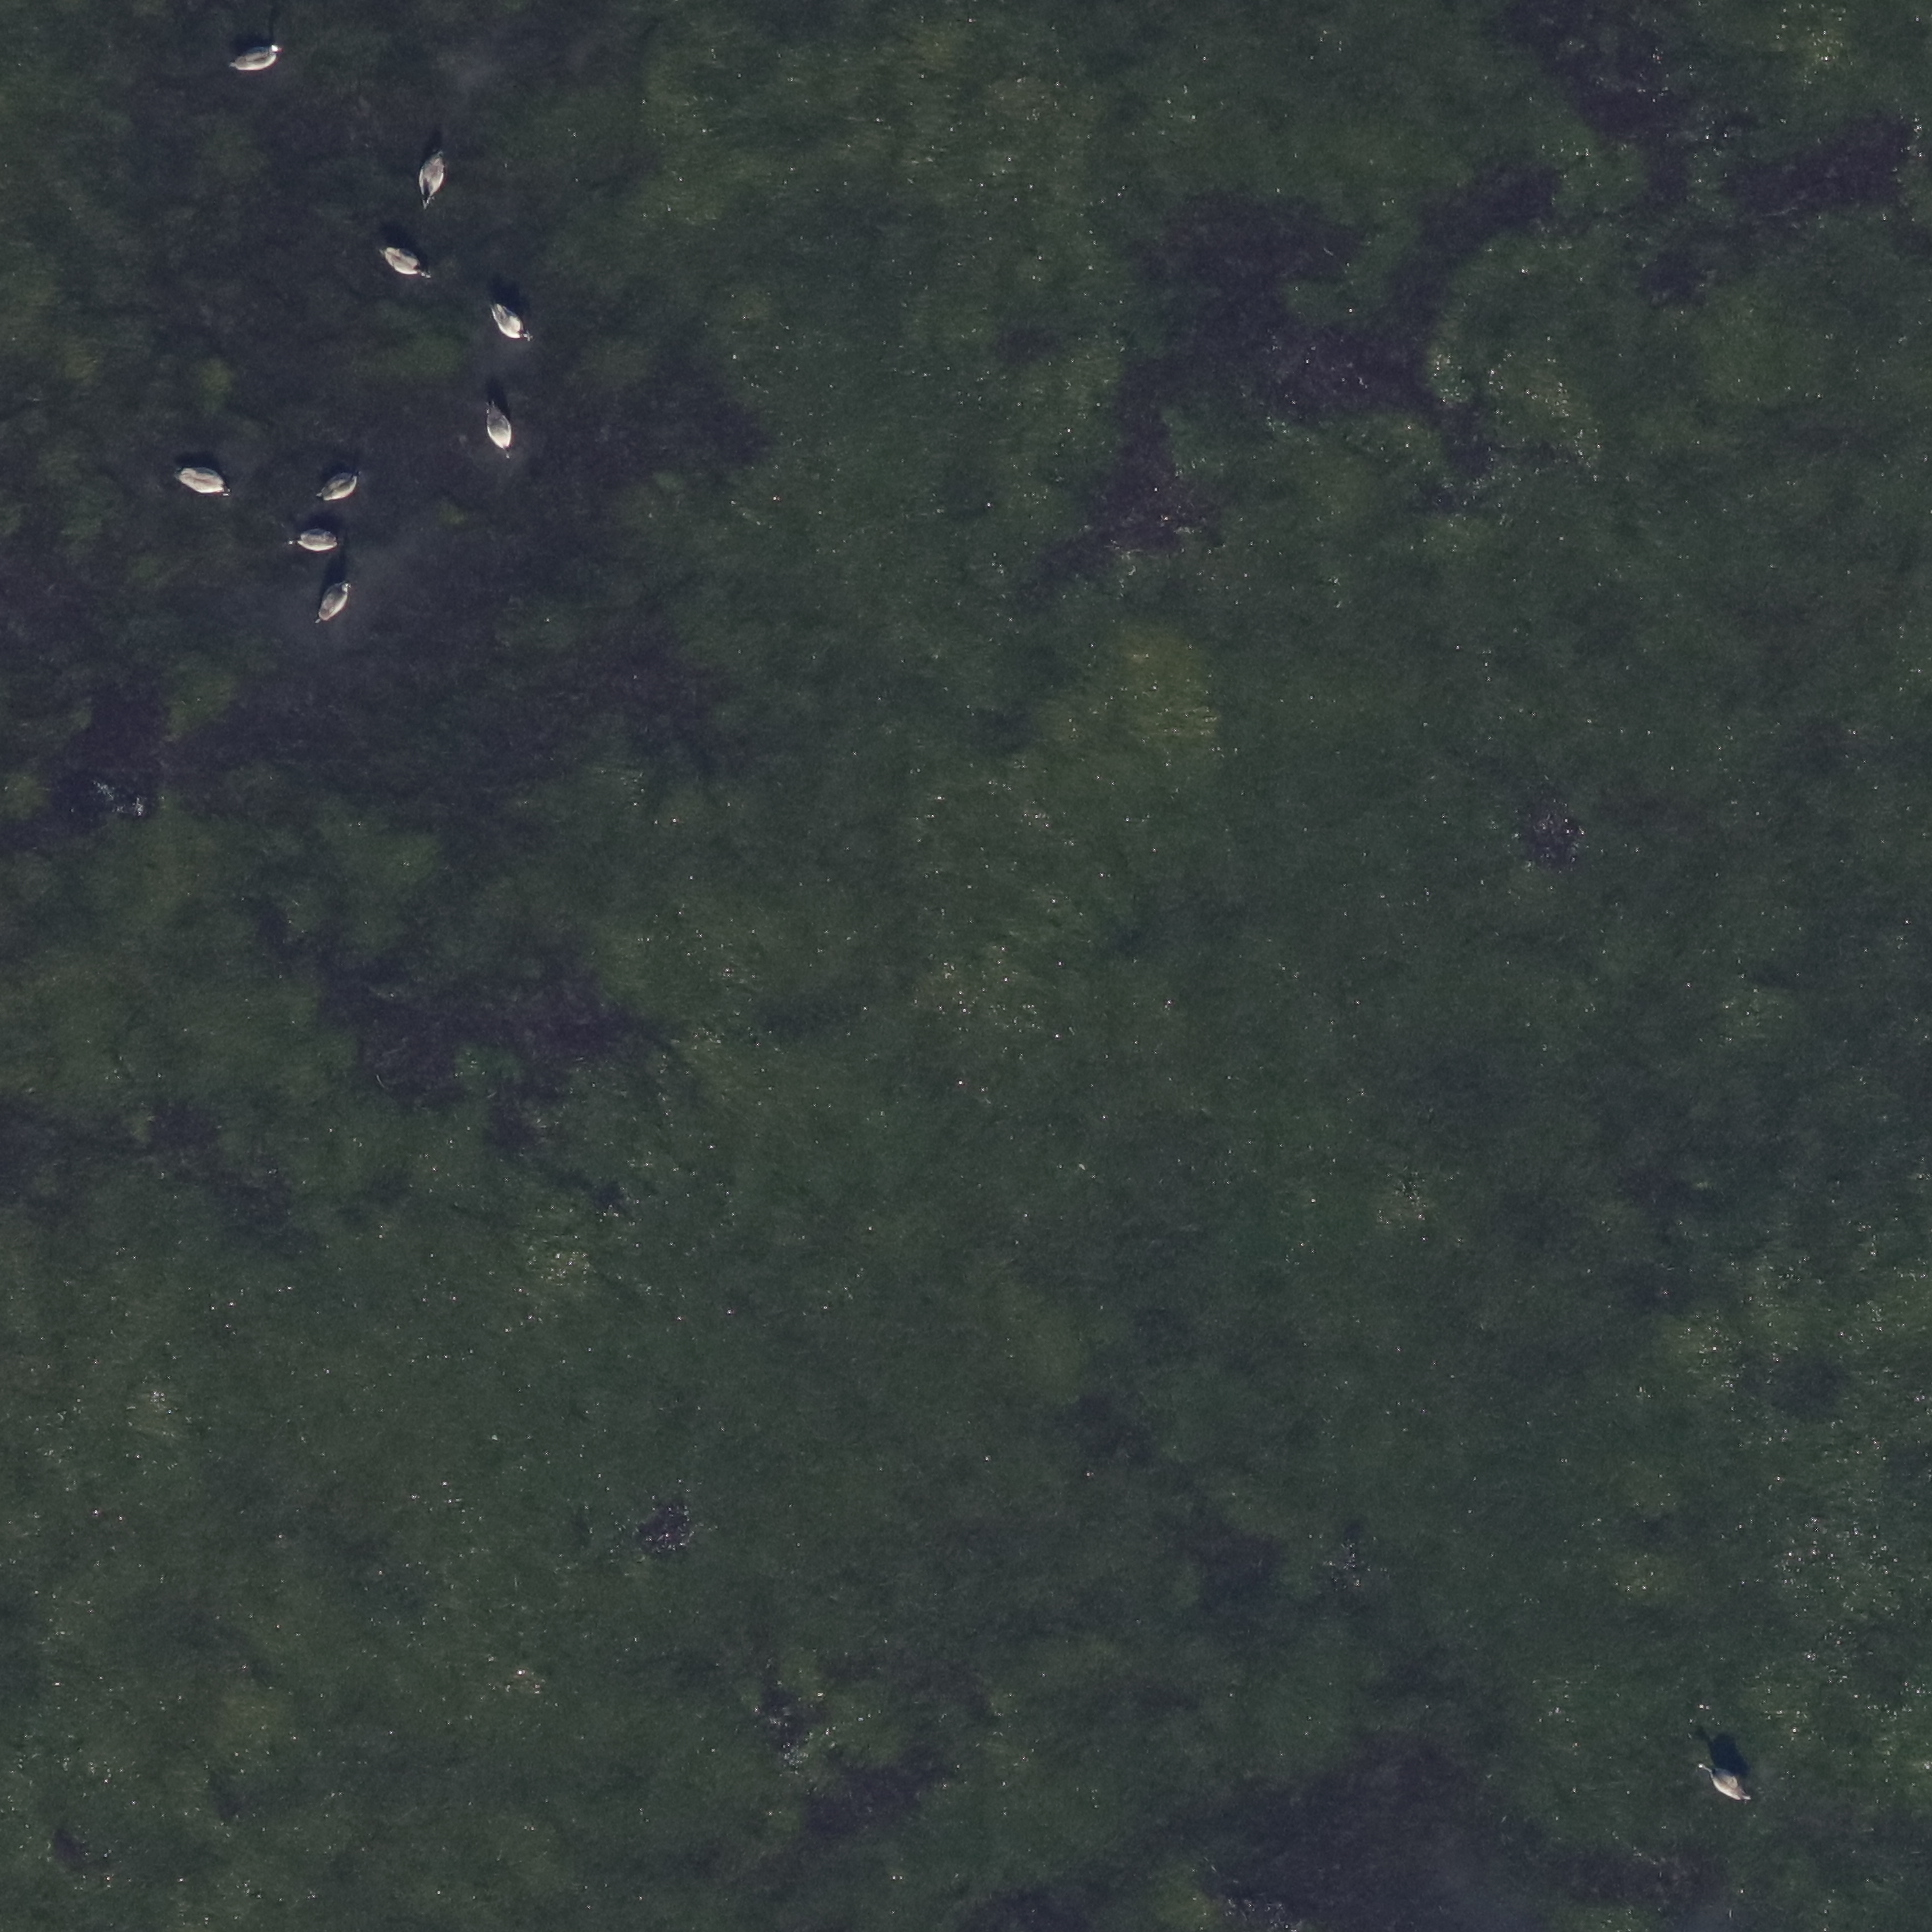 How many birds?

10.